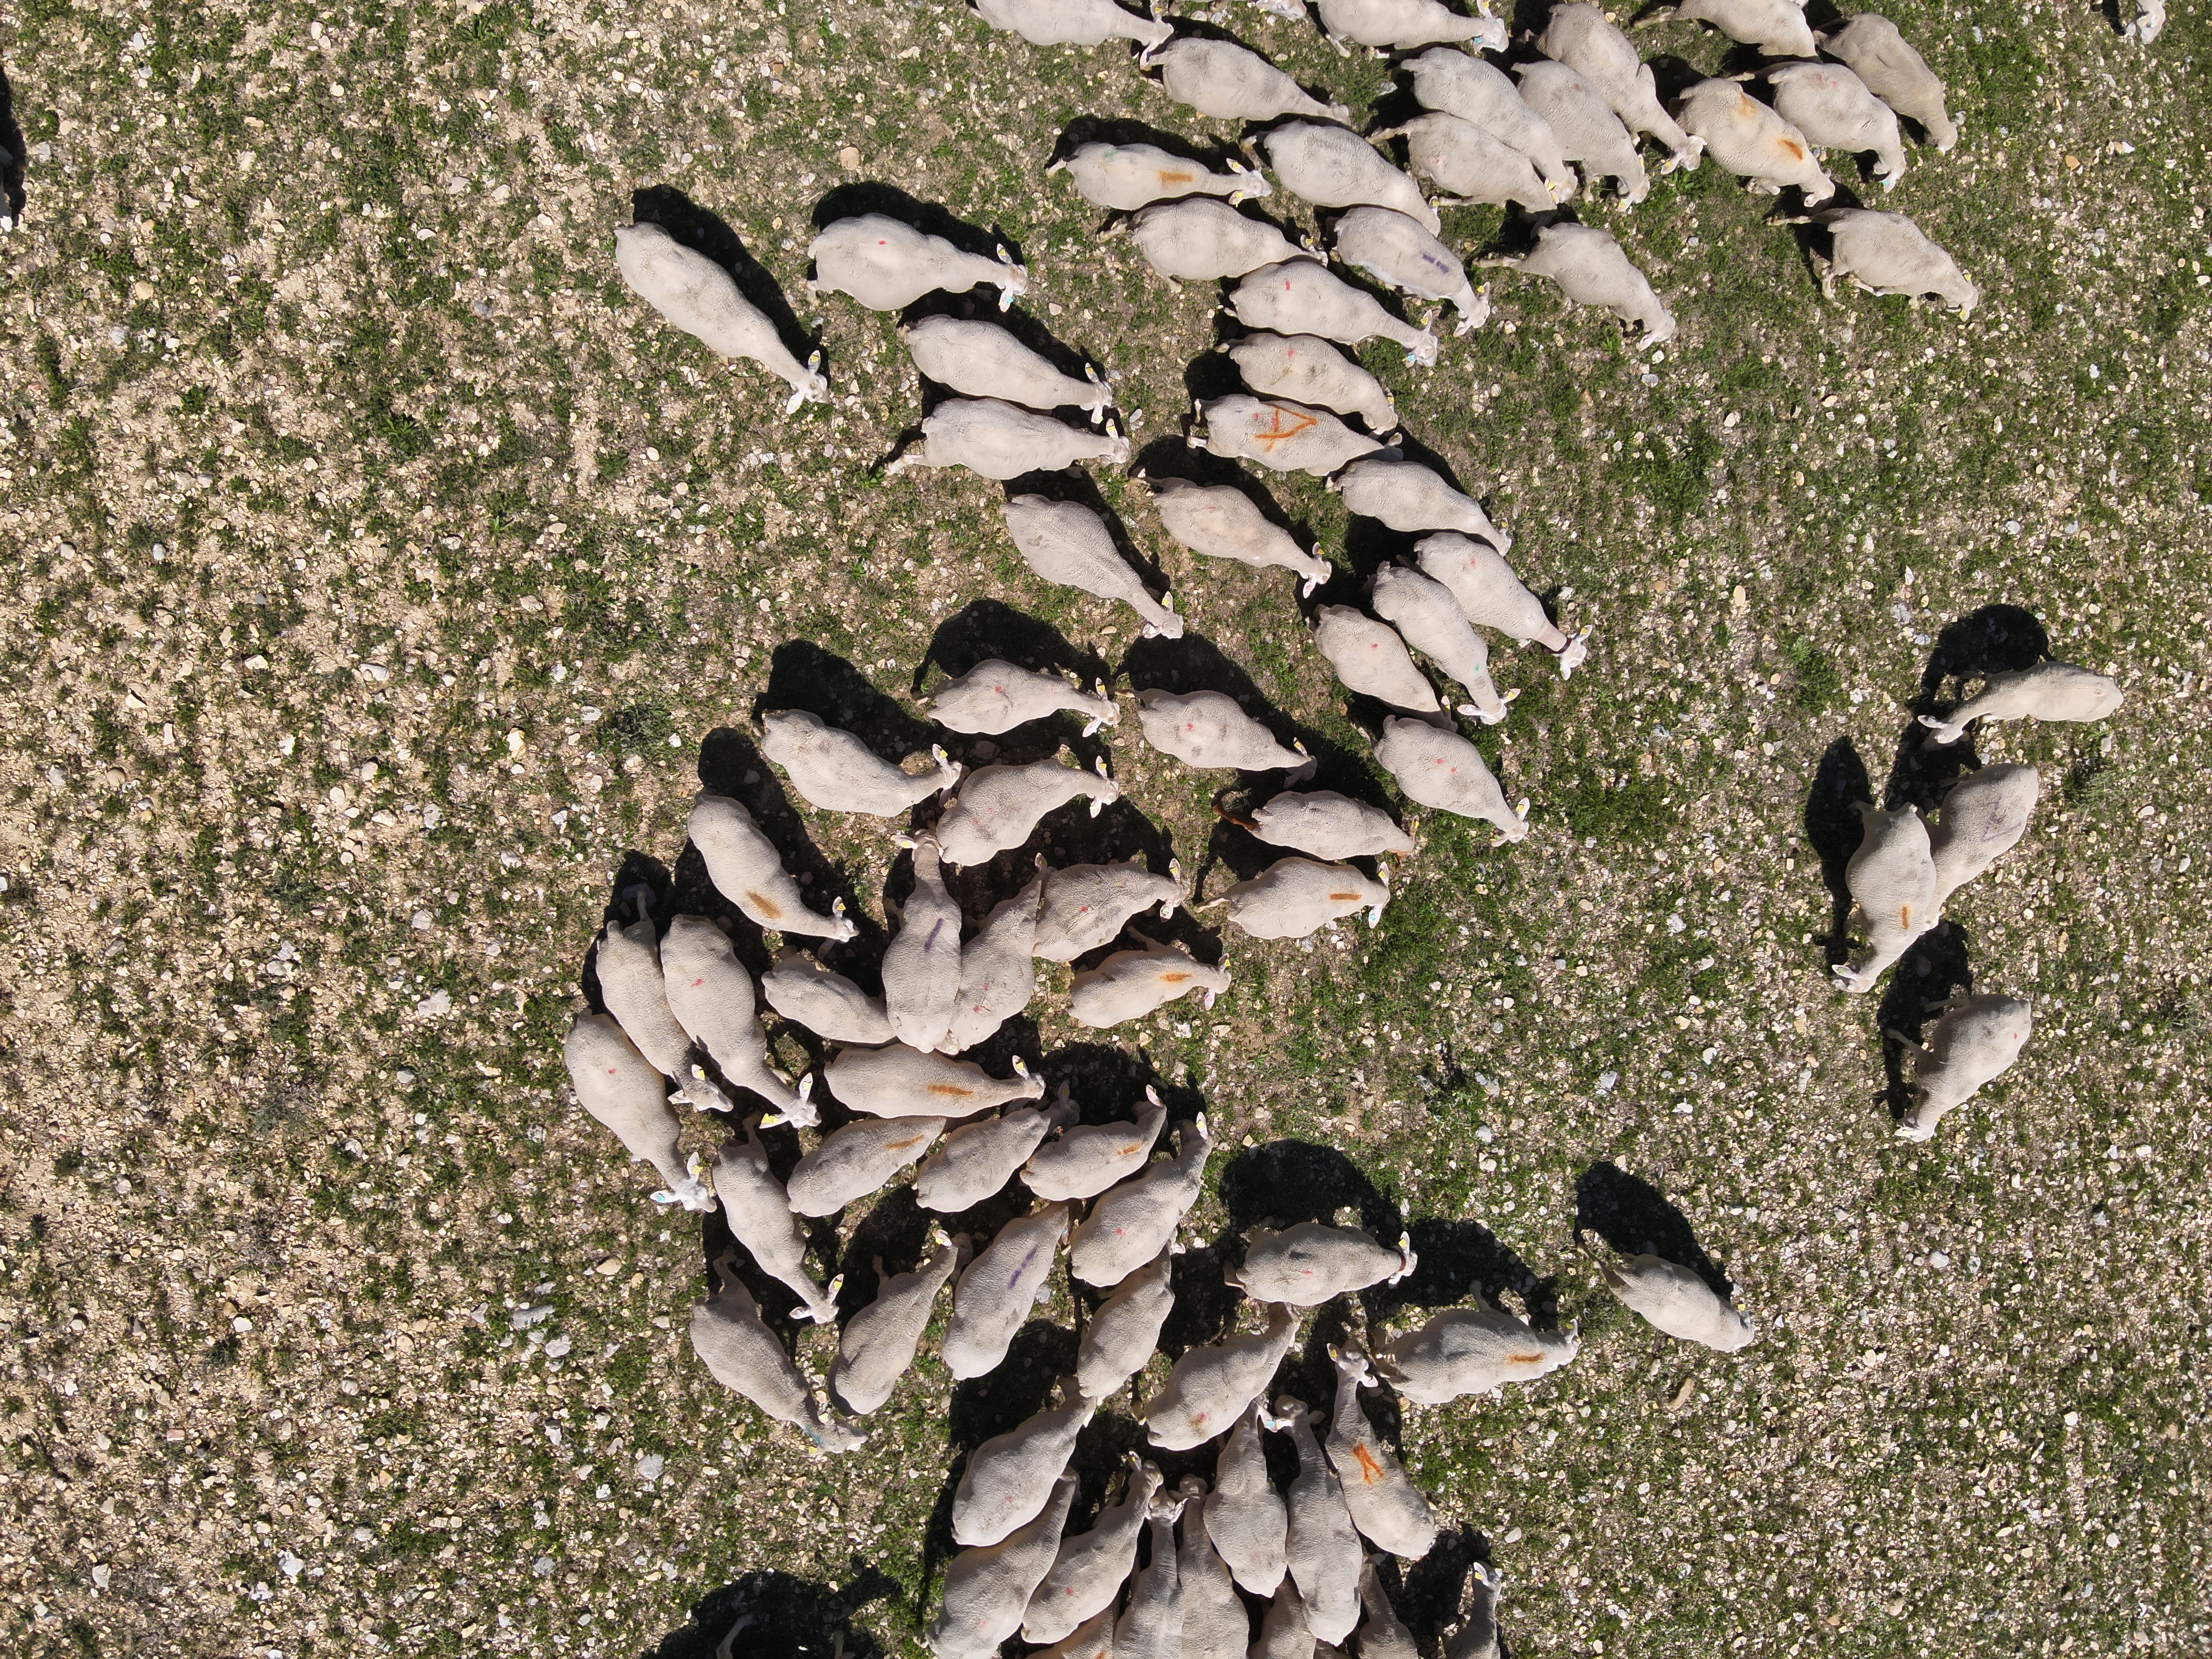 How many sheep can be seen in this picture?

78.